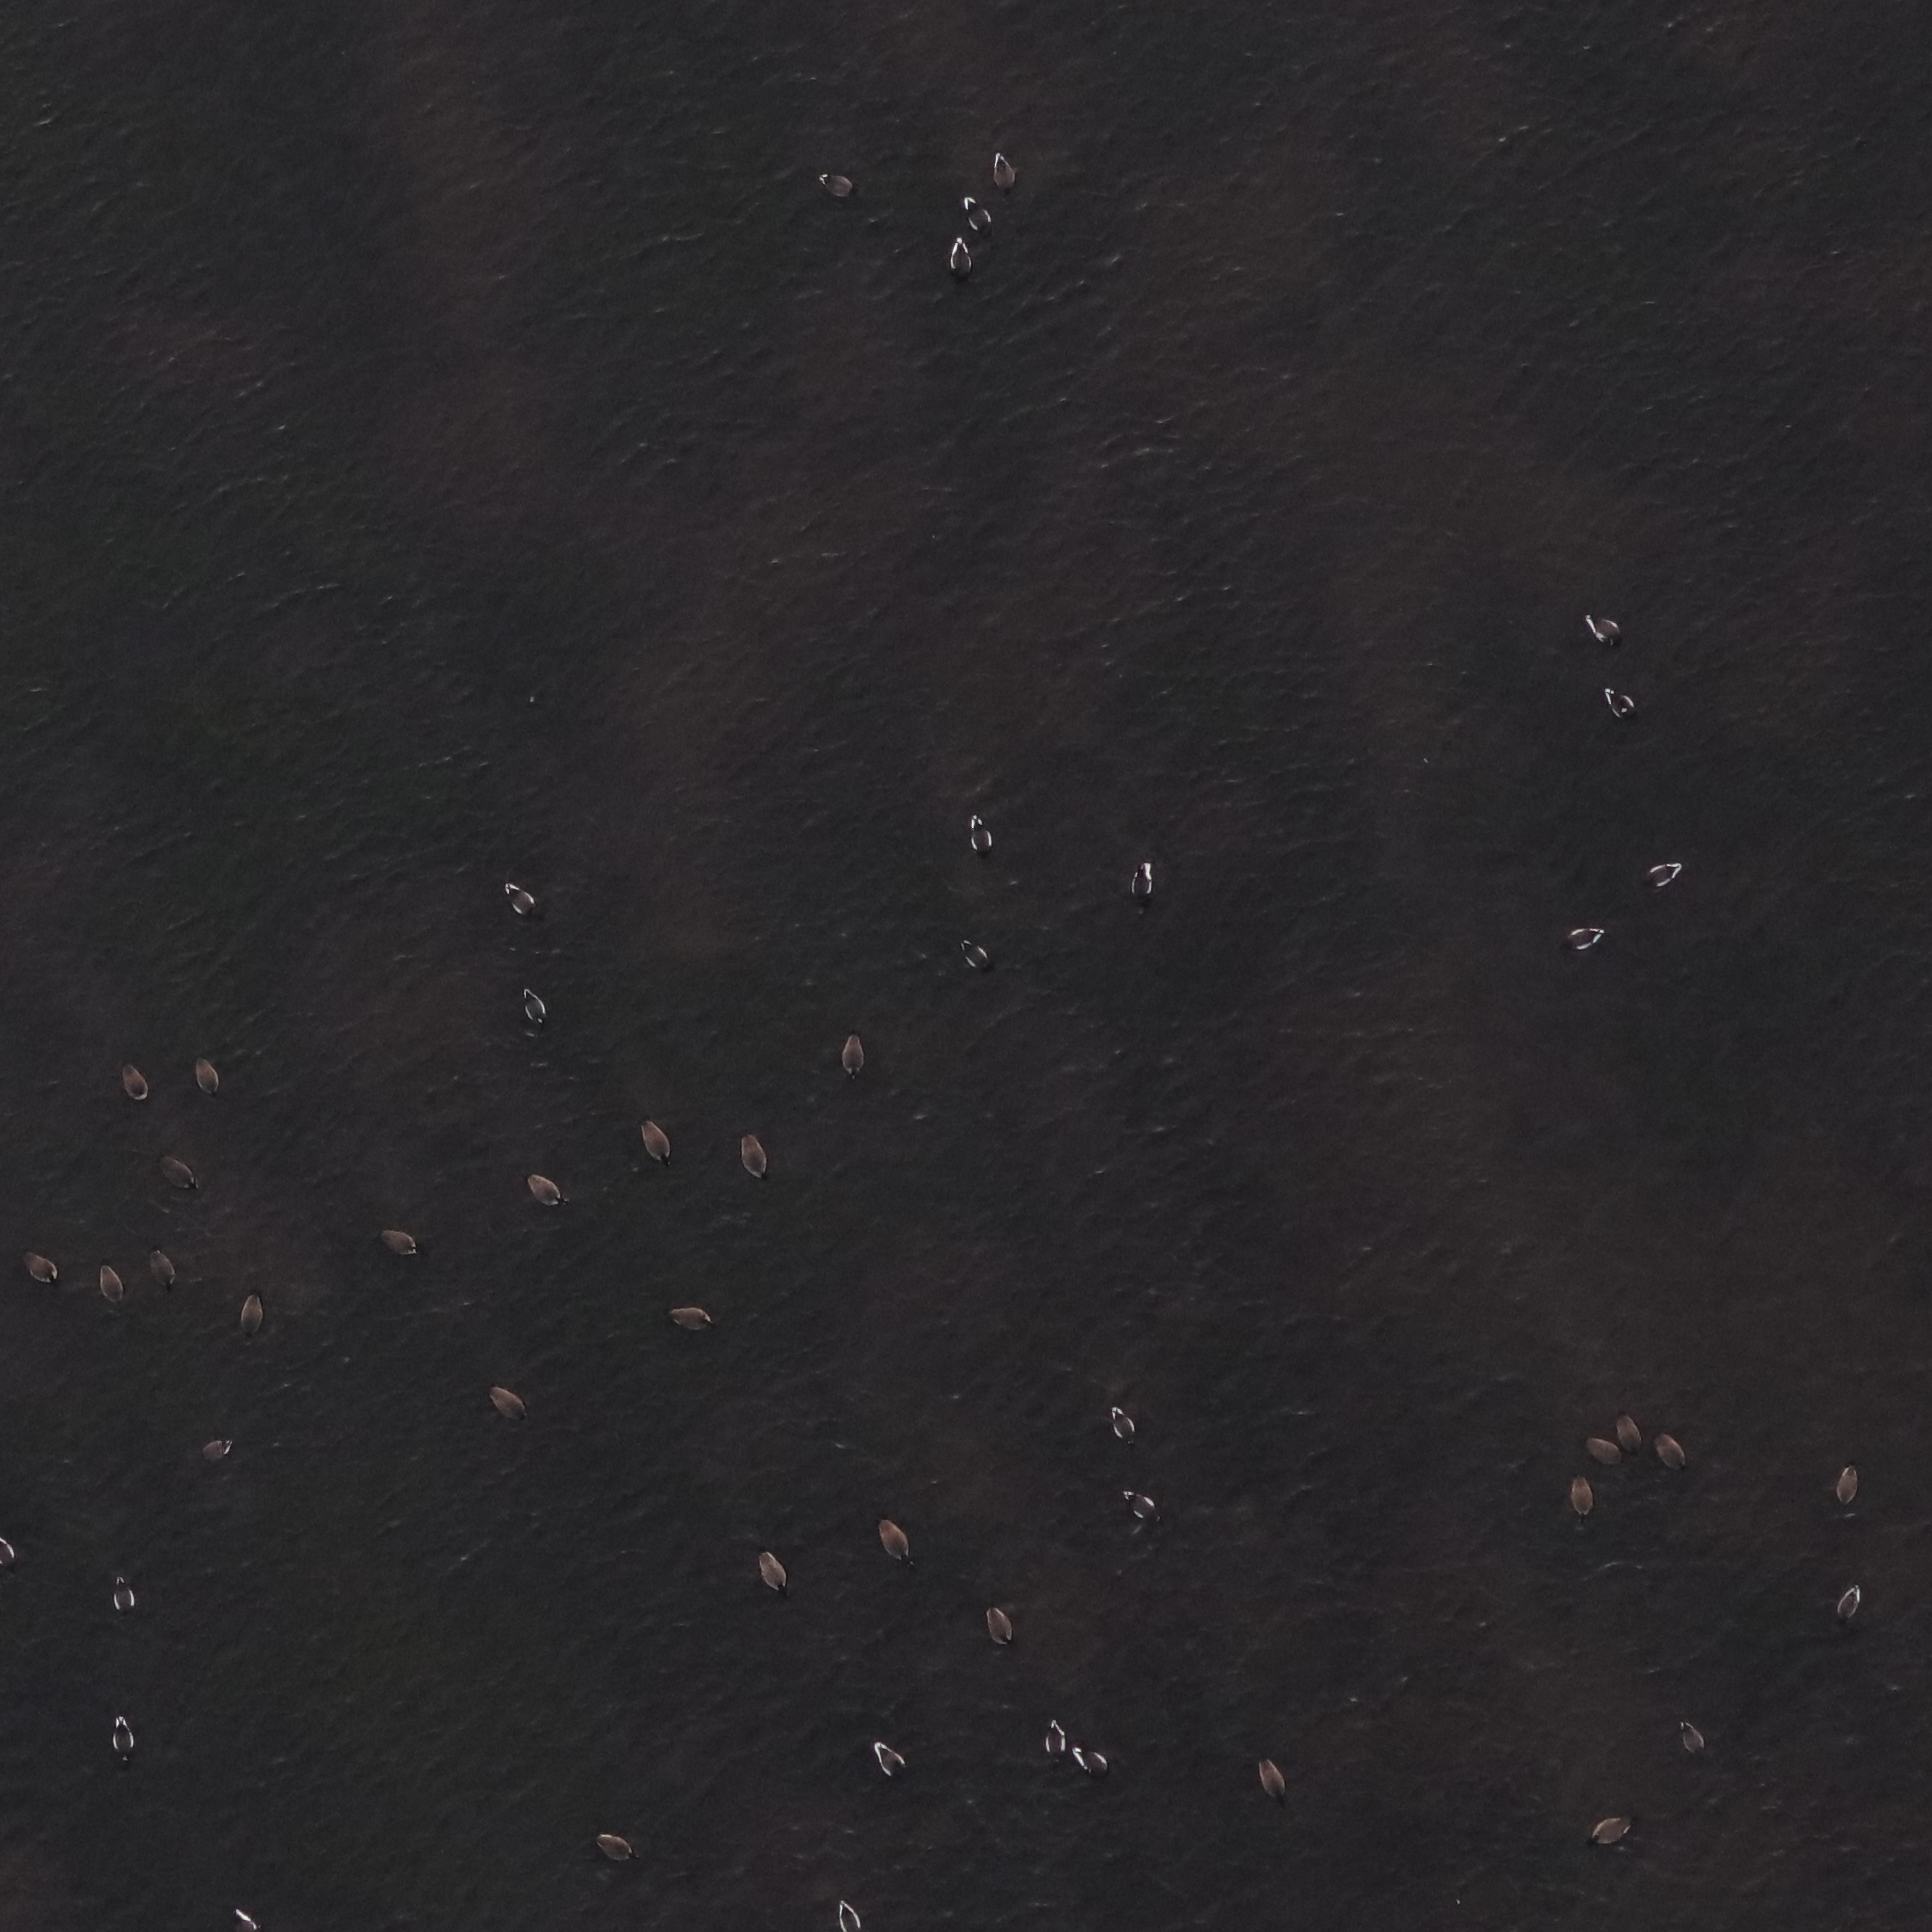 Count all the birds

51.